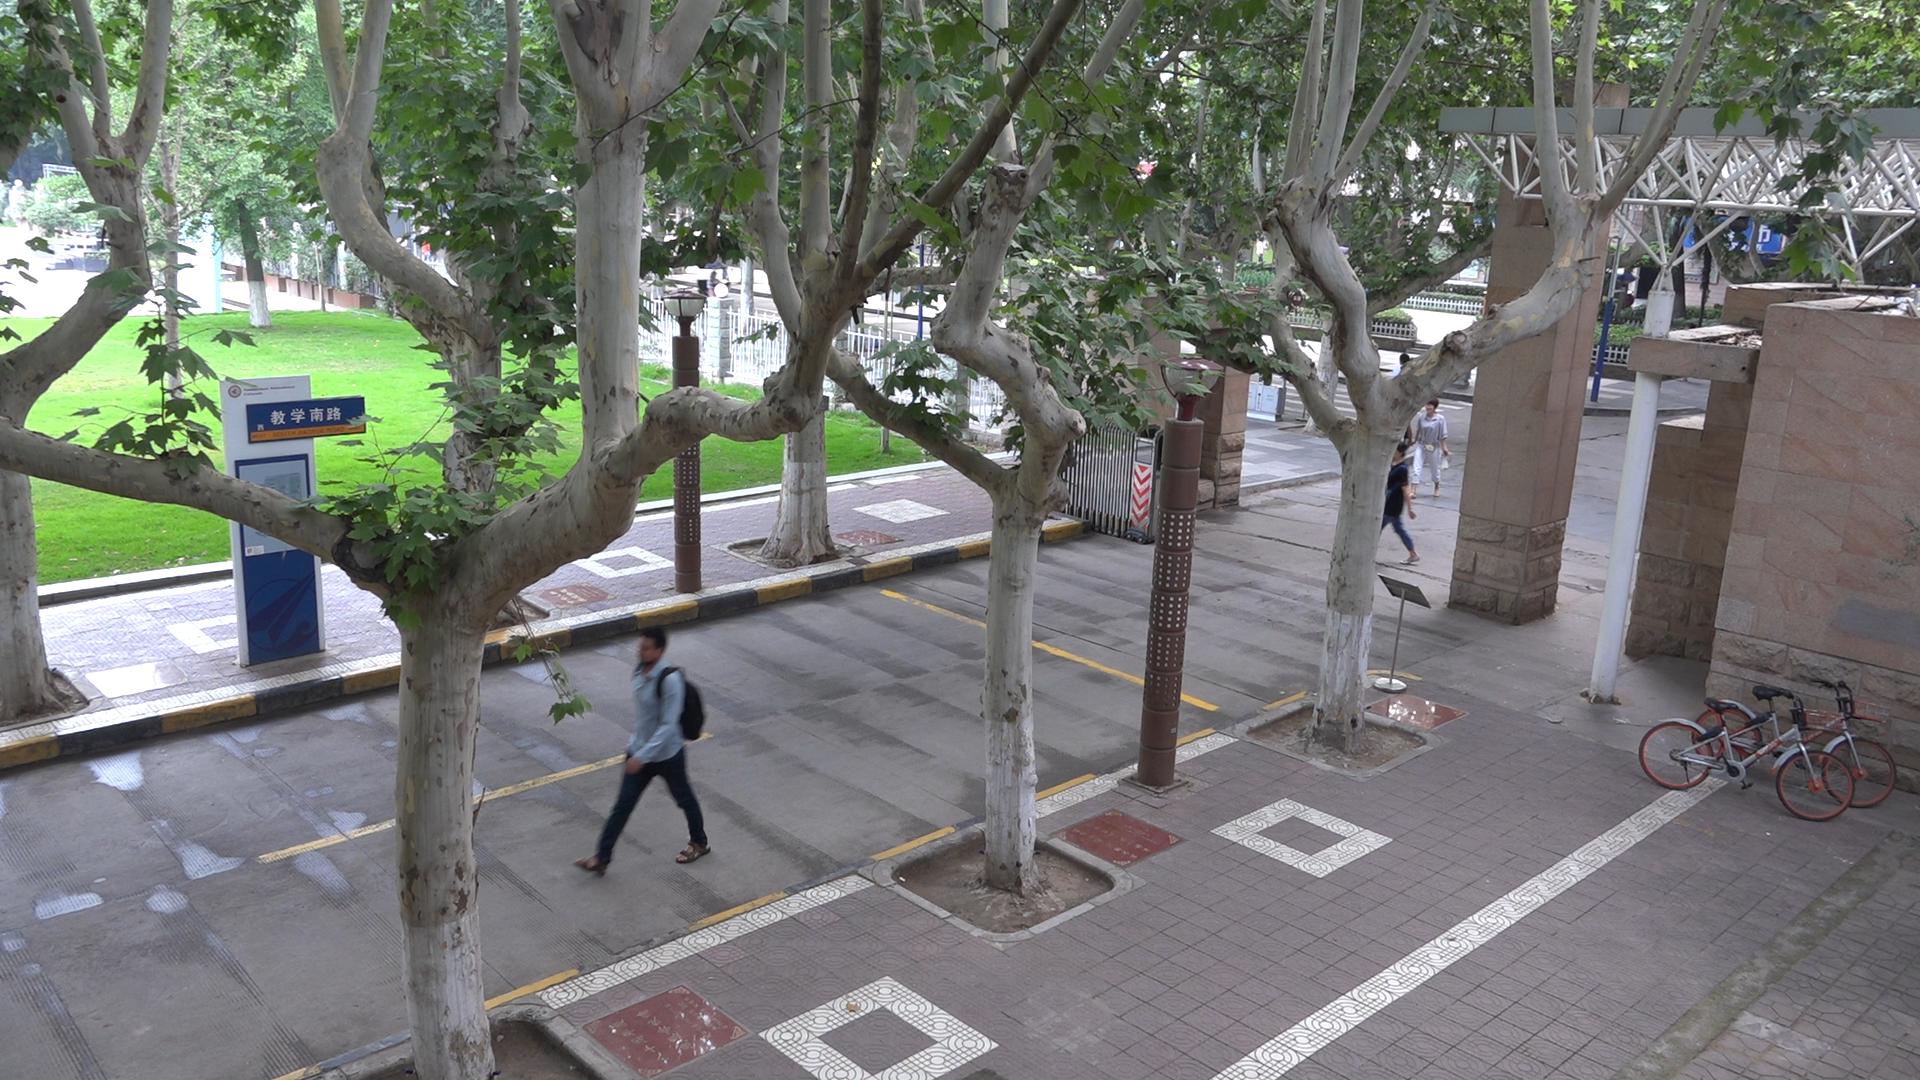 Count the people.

4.